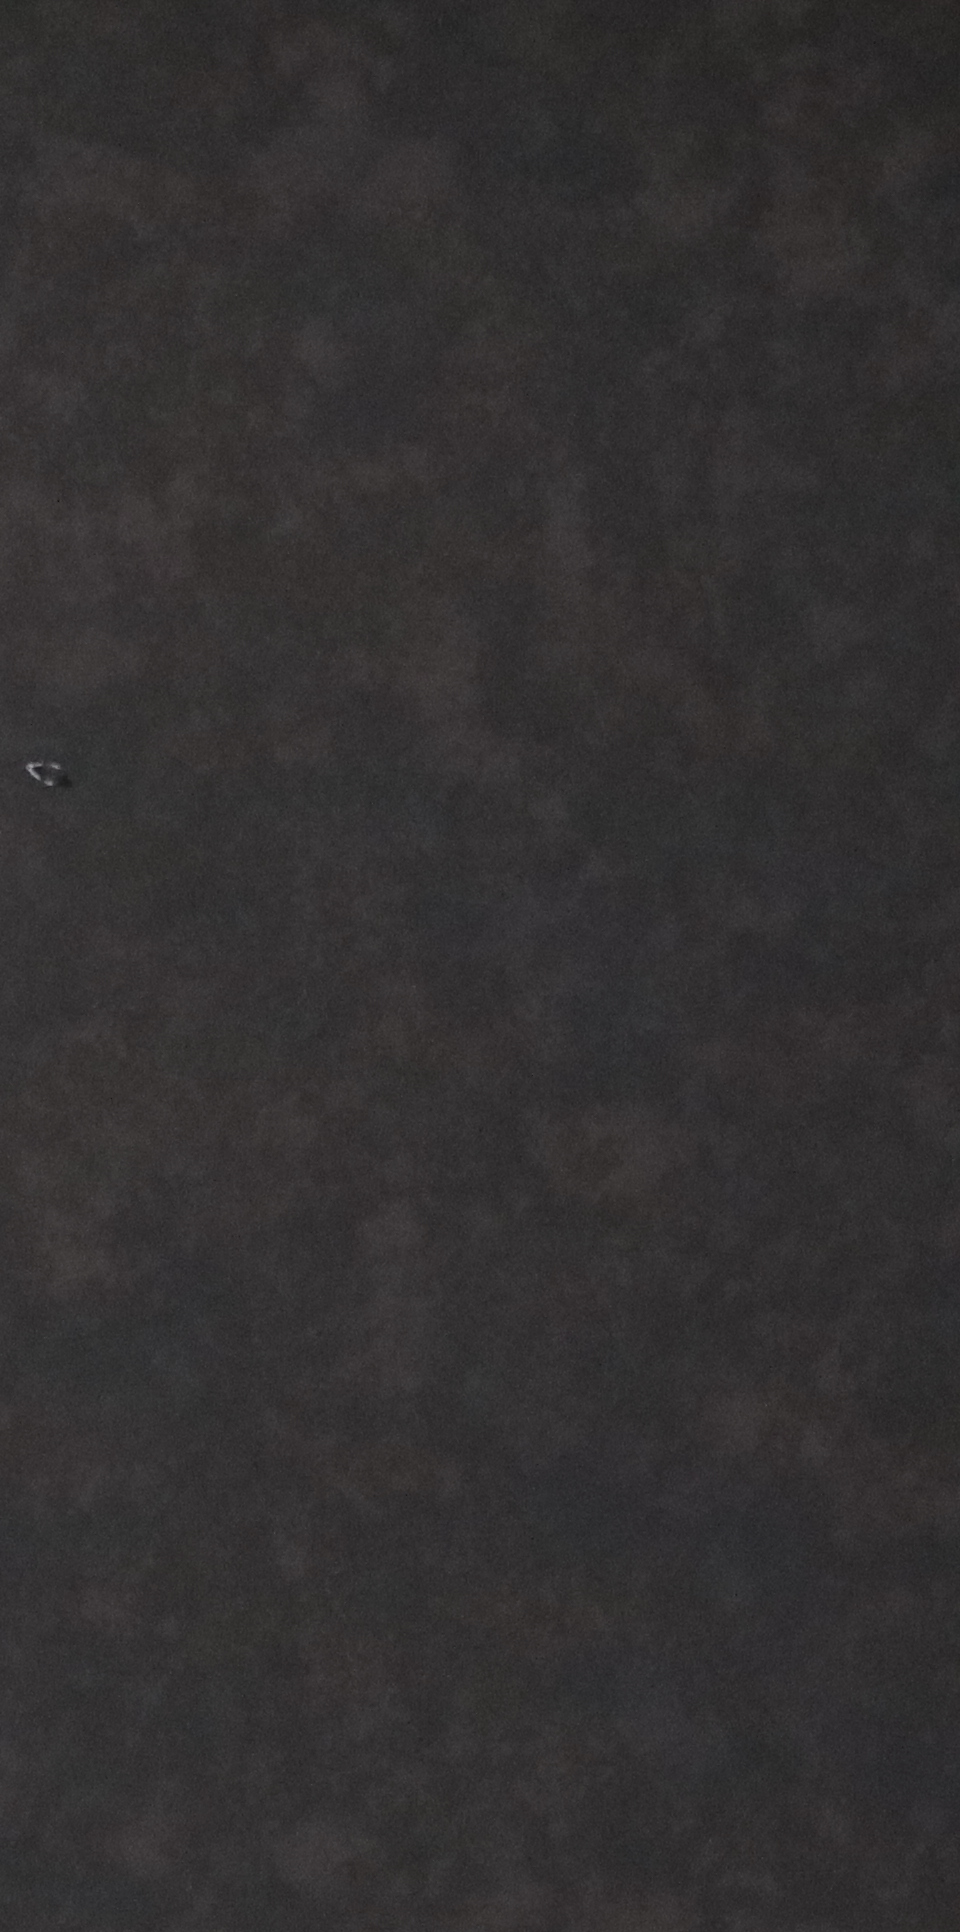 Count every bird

1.